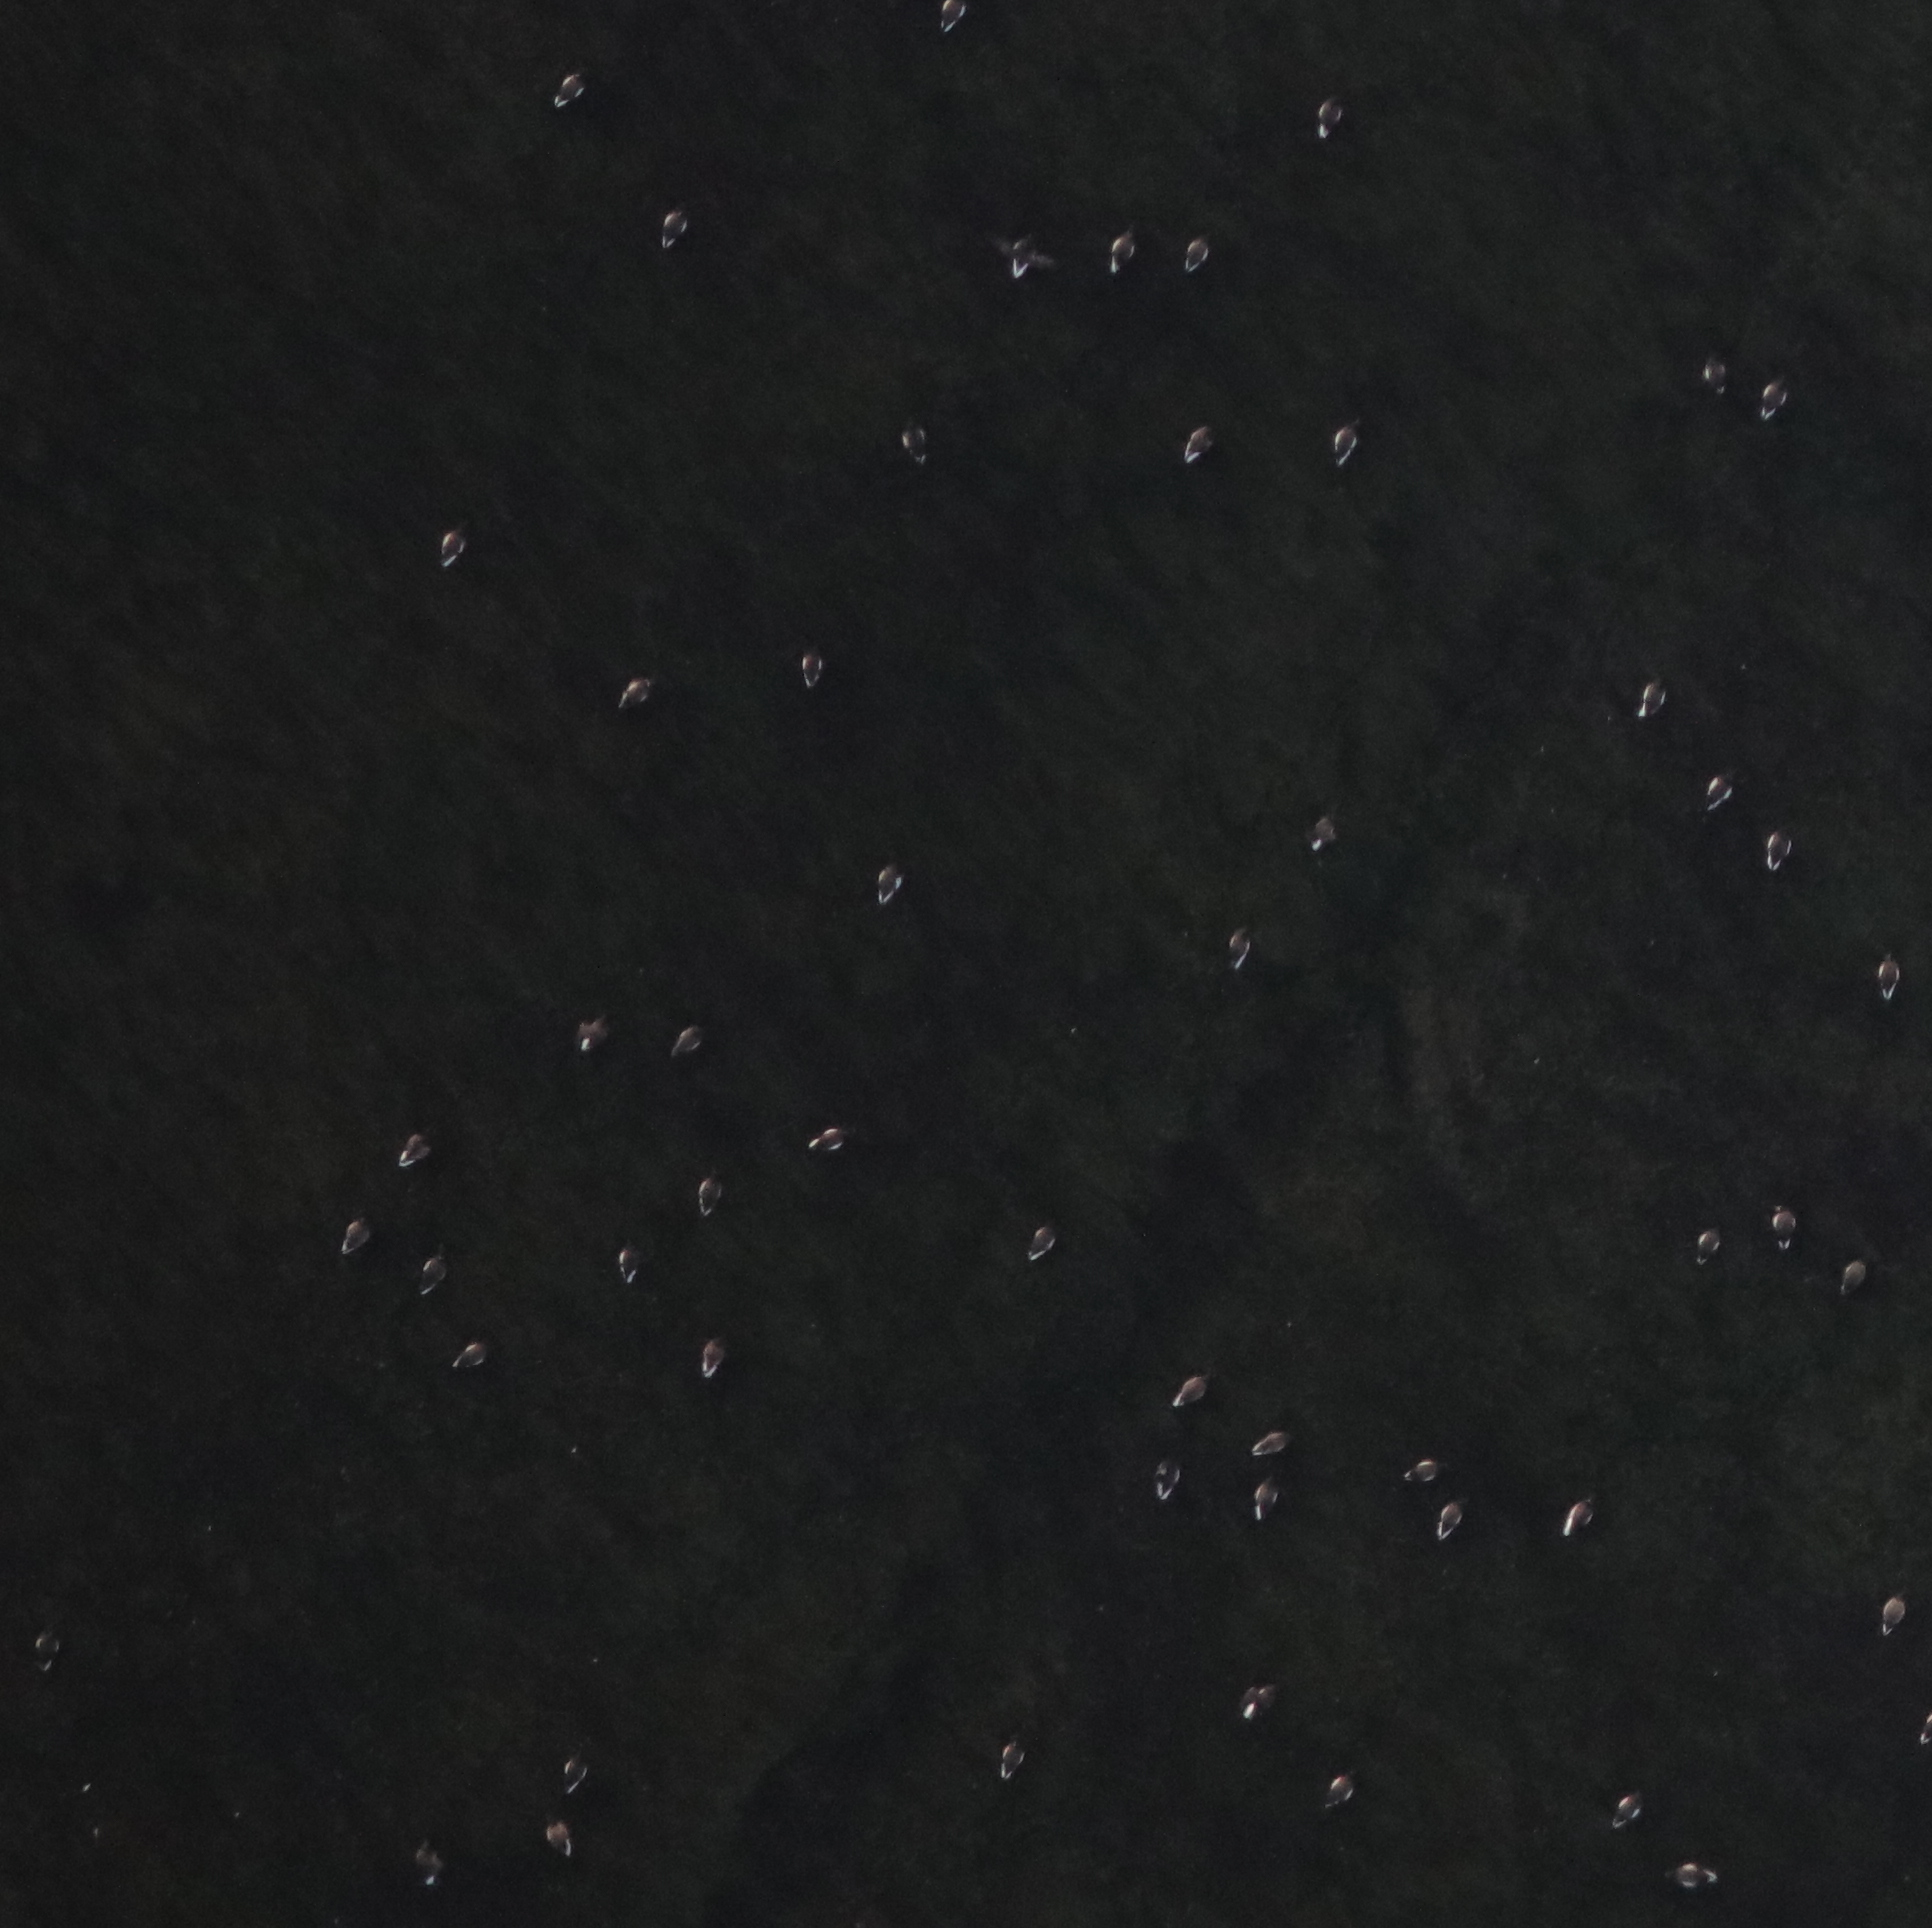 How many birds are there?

53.